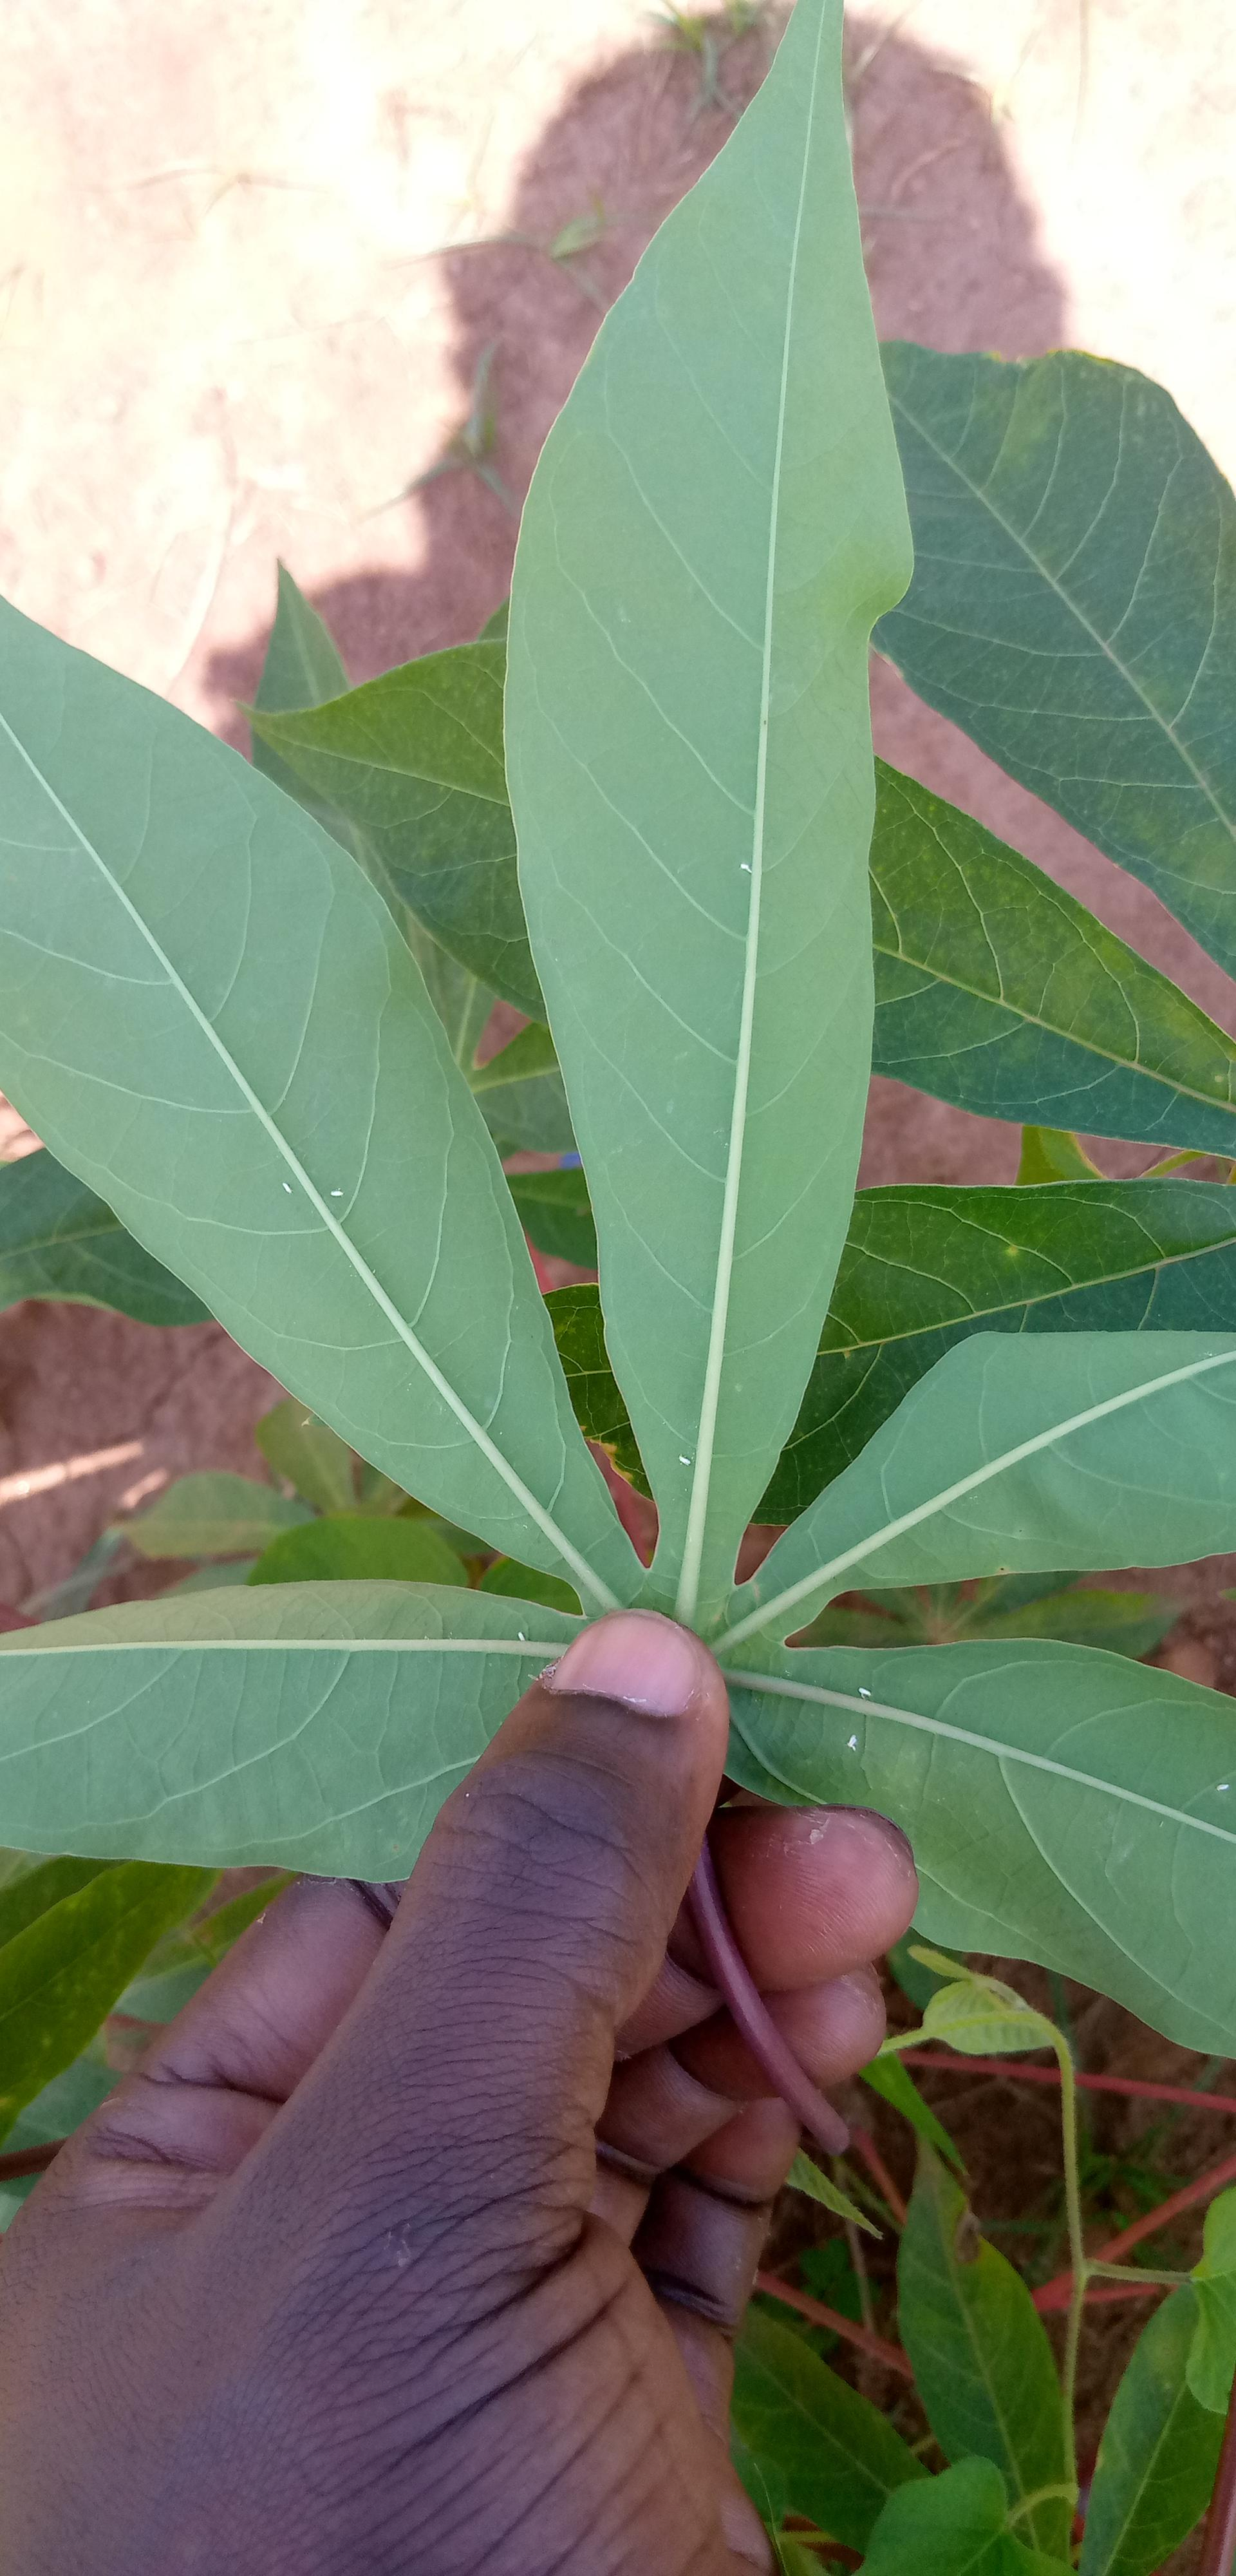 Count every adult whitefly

8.